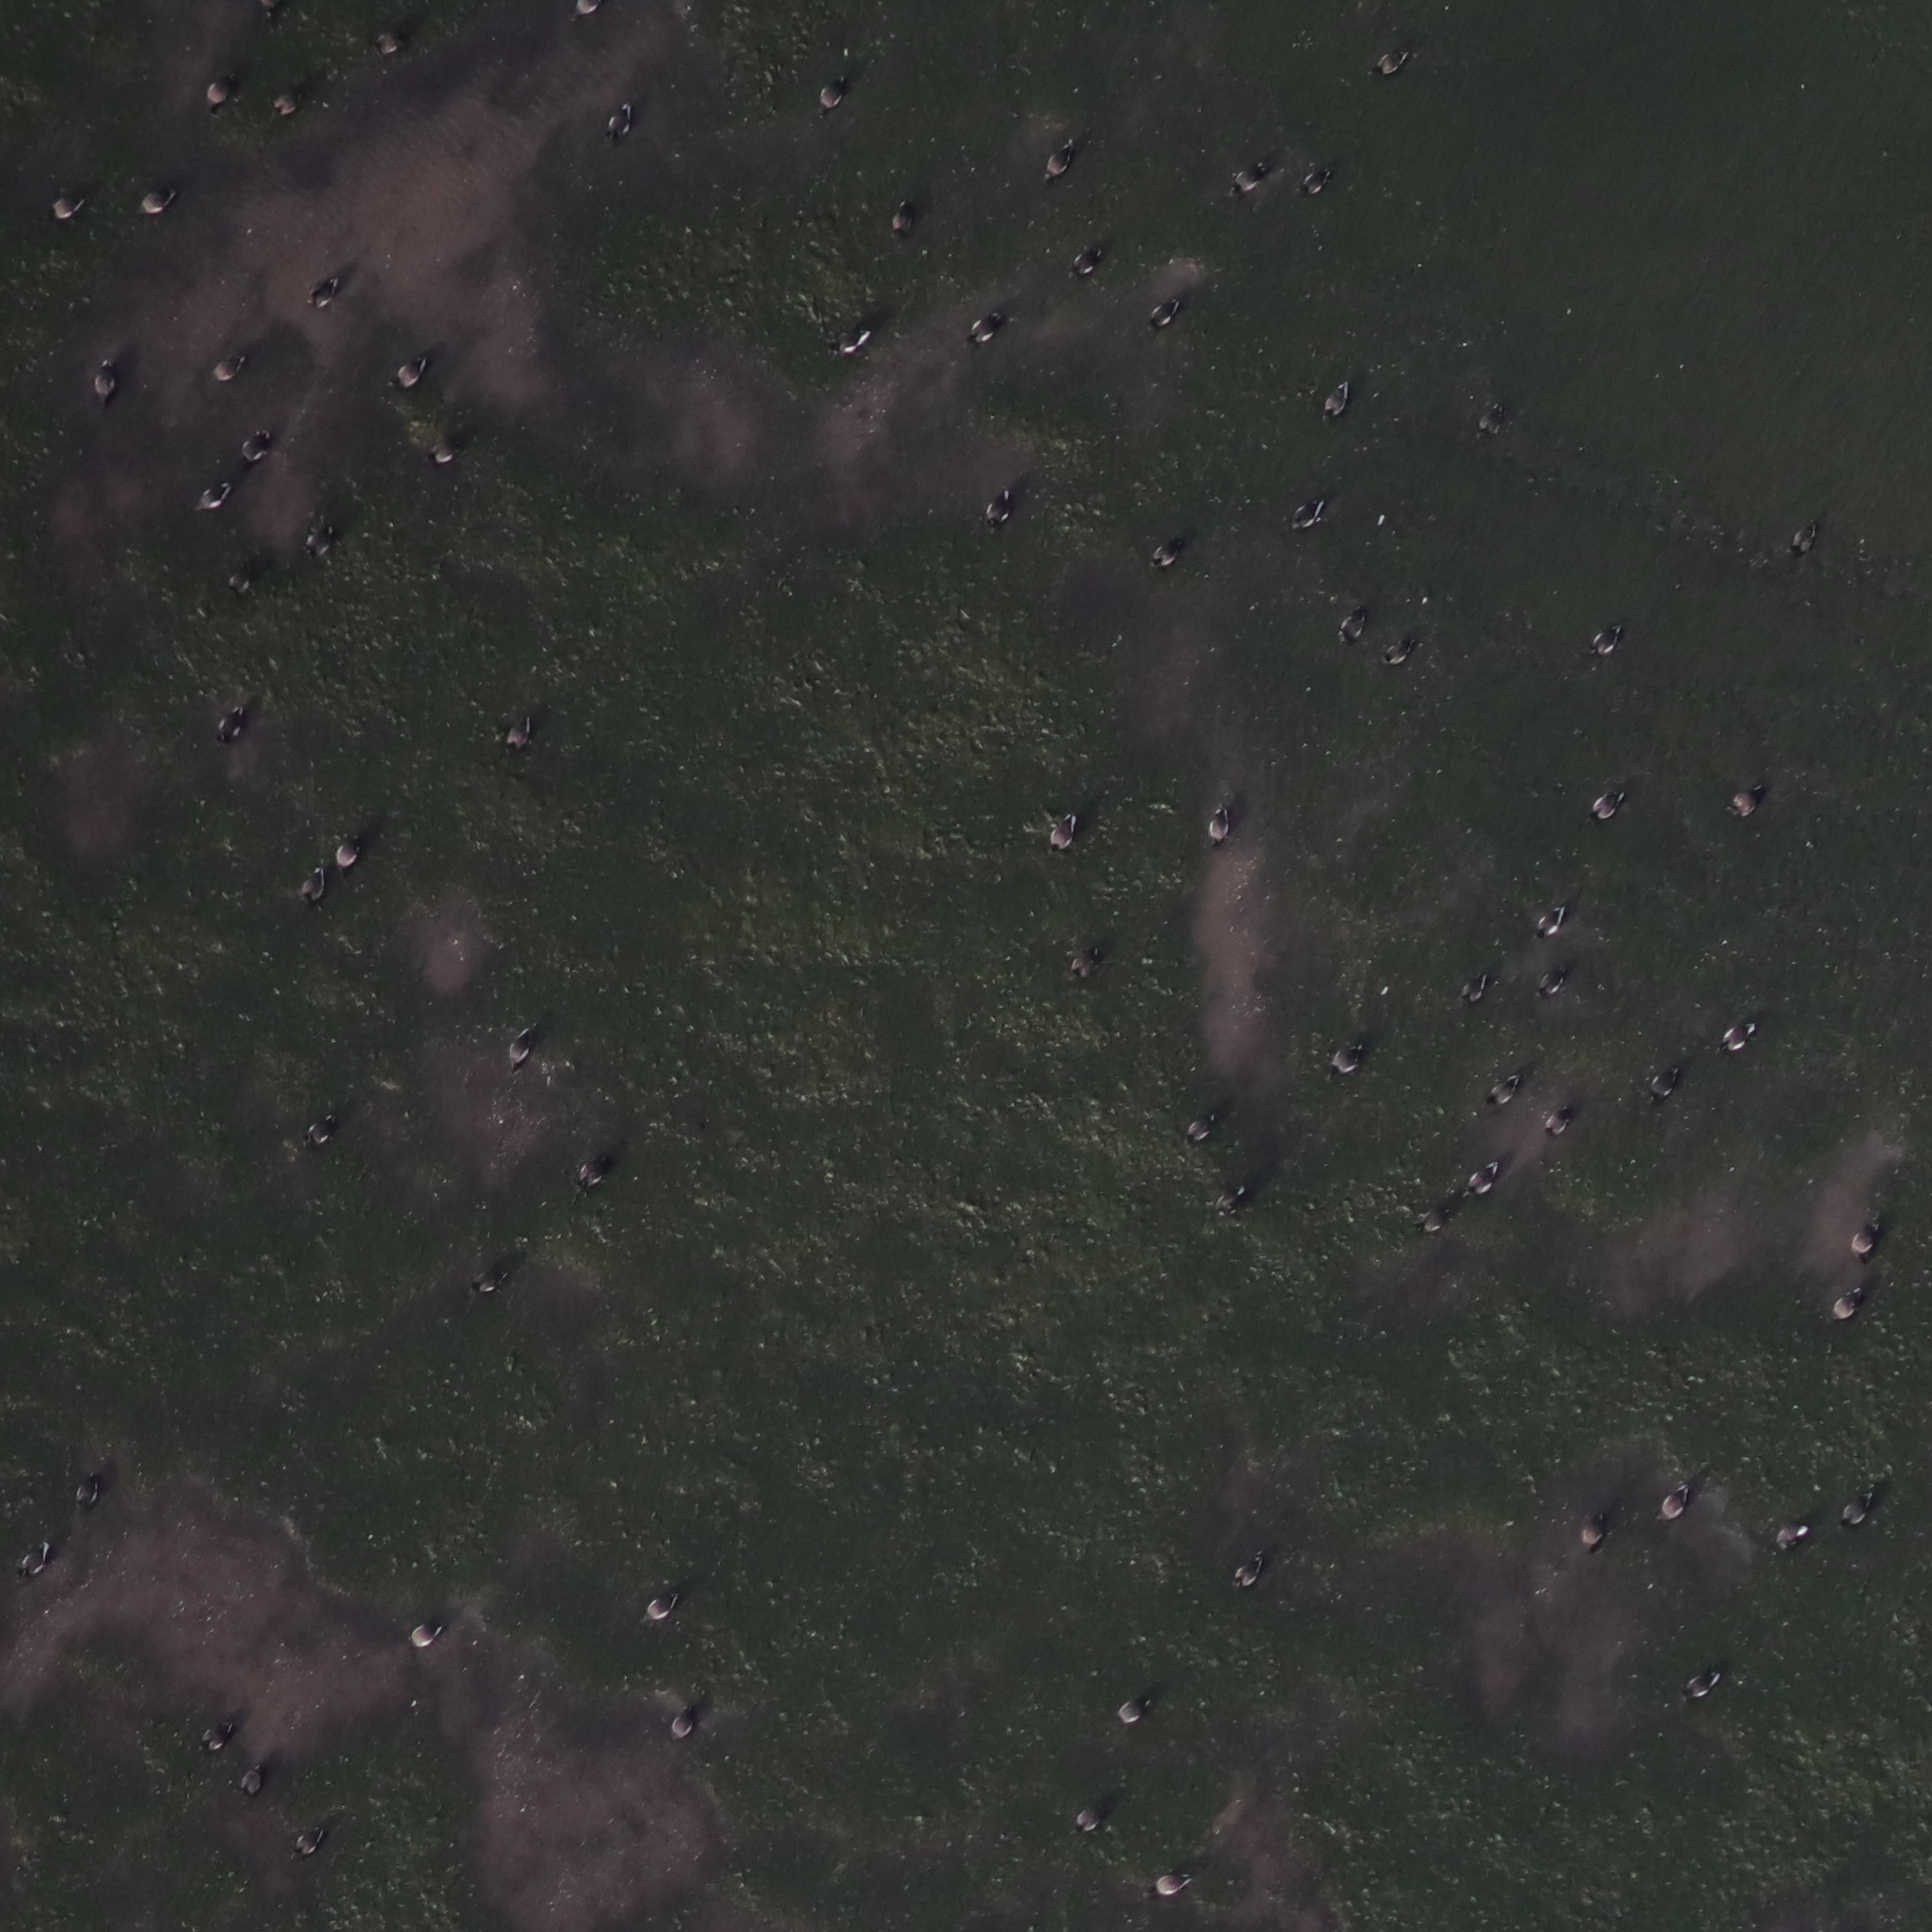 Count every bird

77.